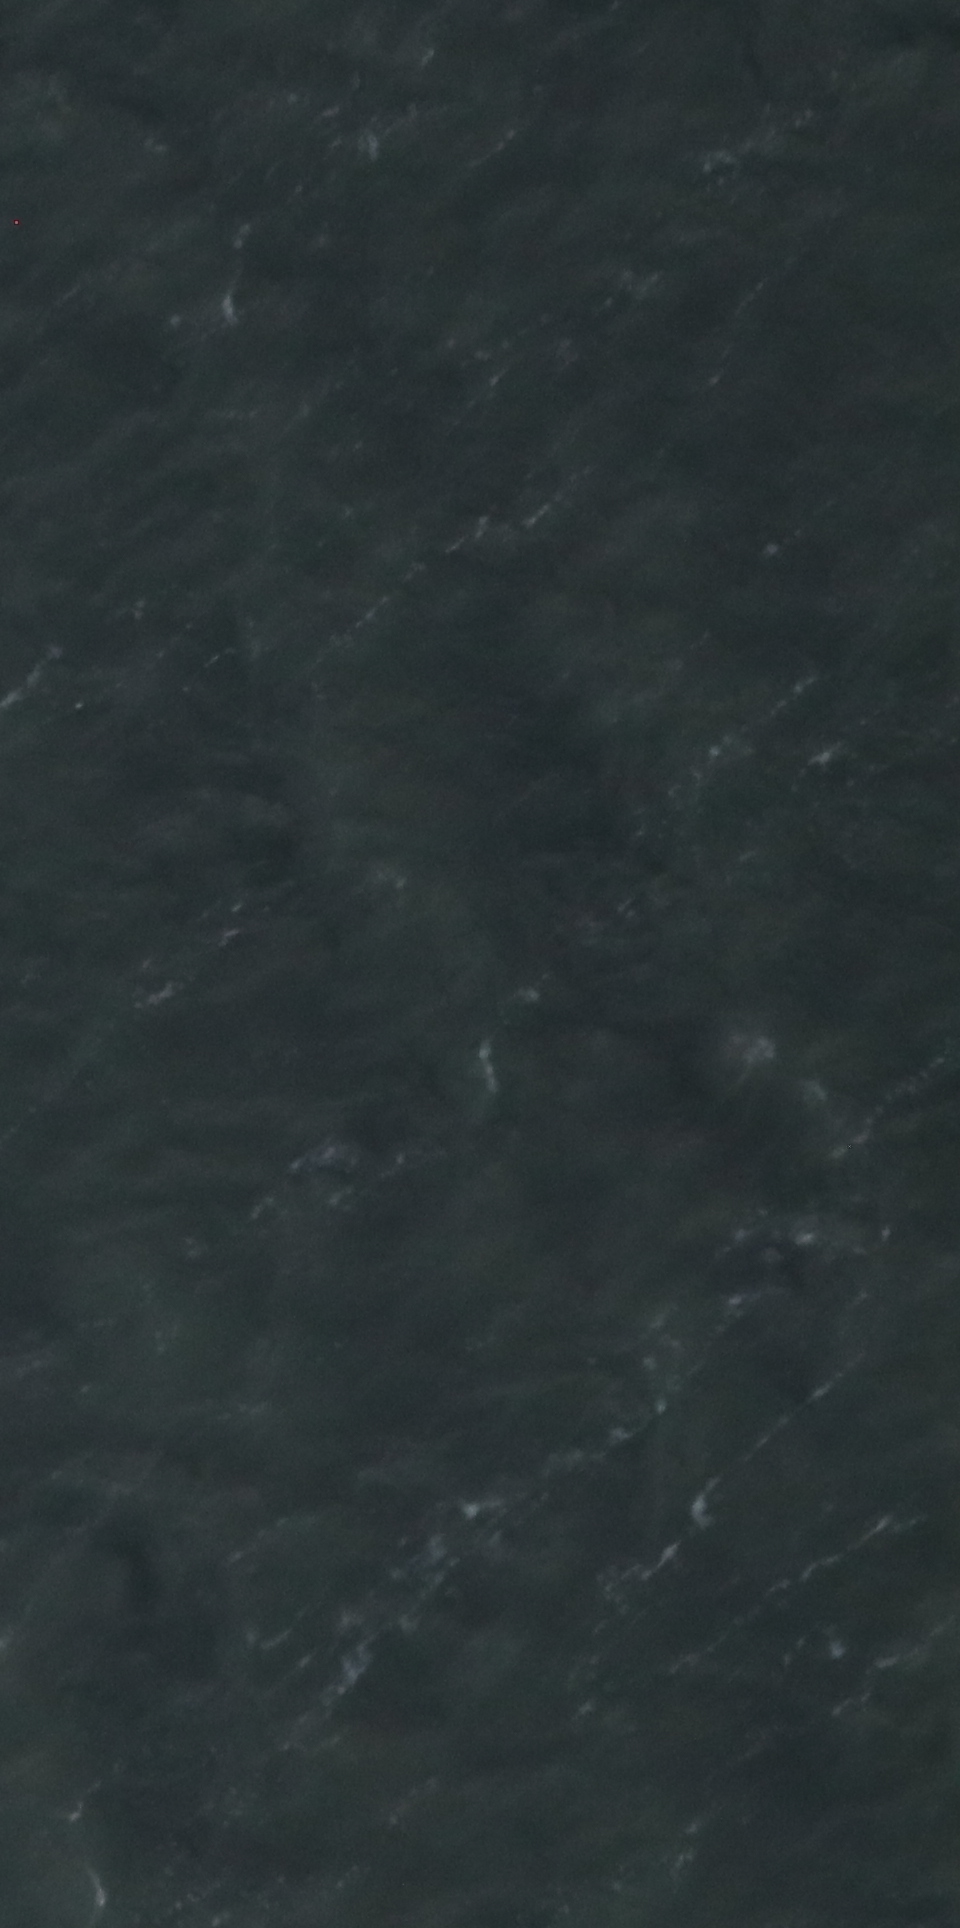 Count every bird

0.